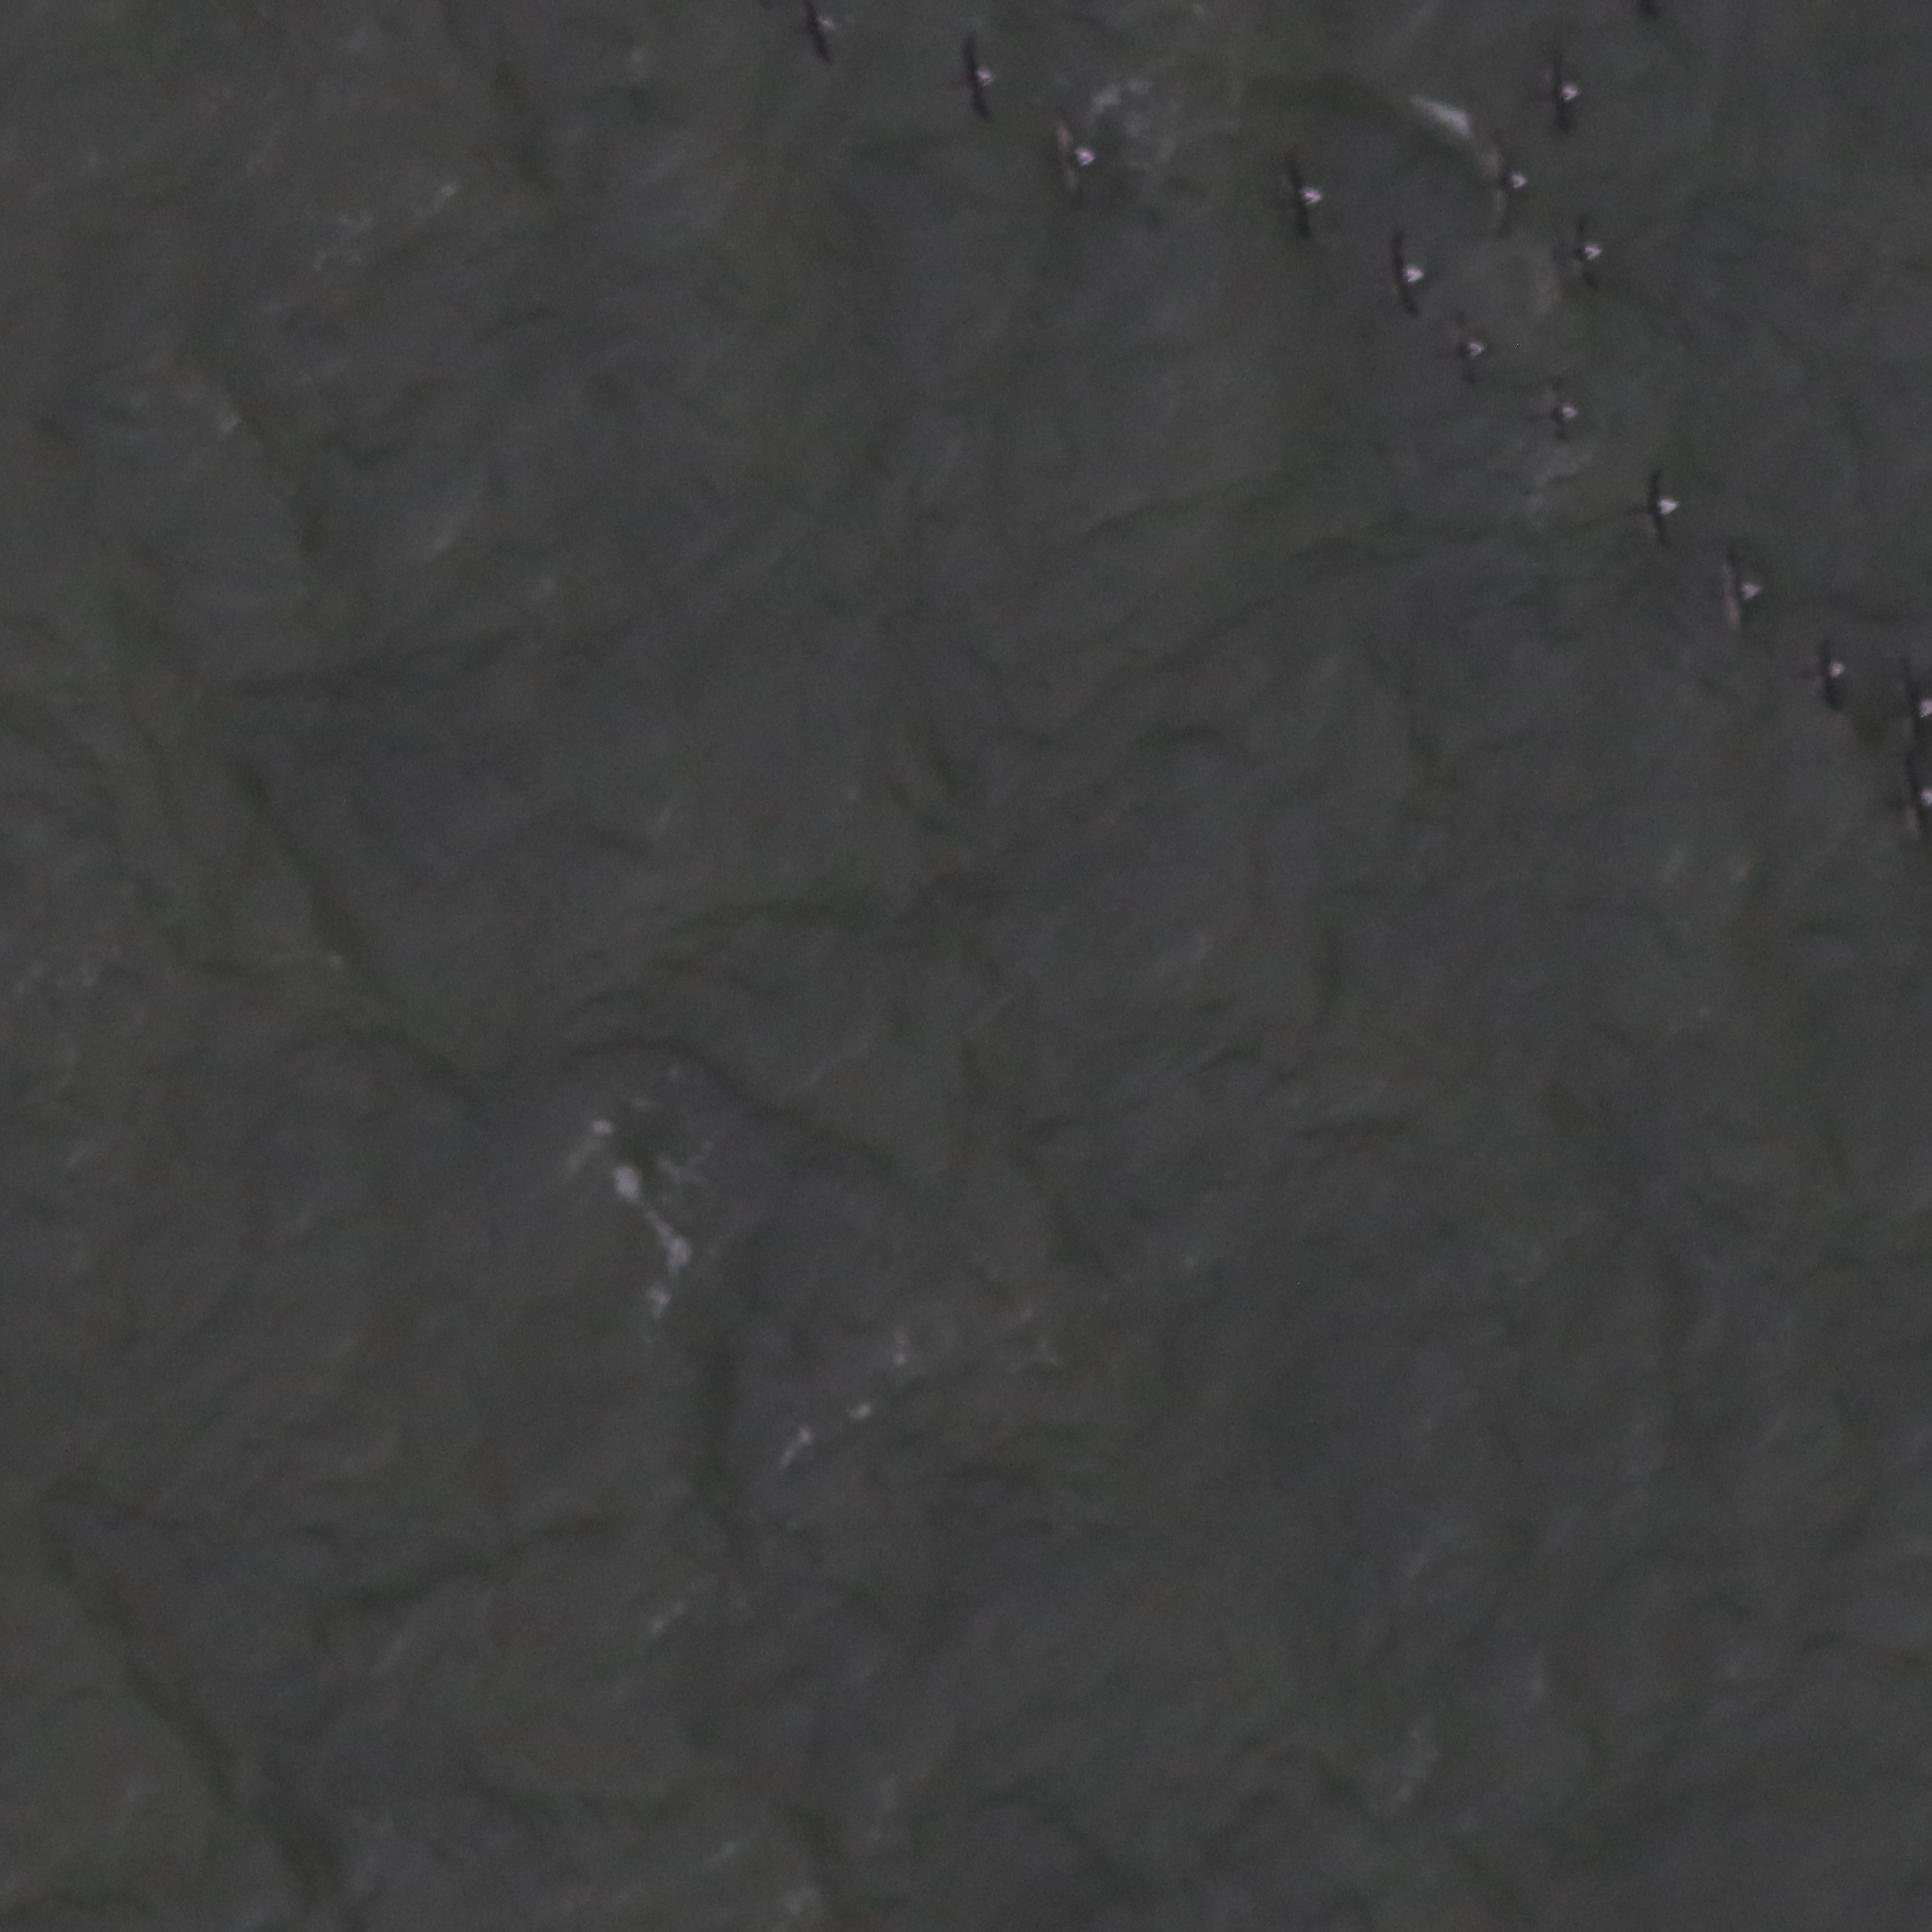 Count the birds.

15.